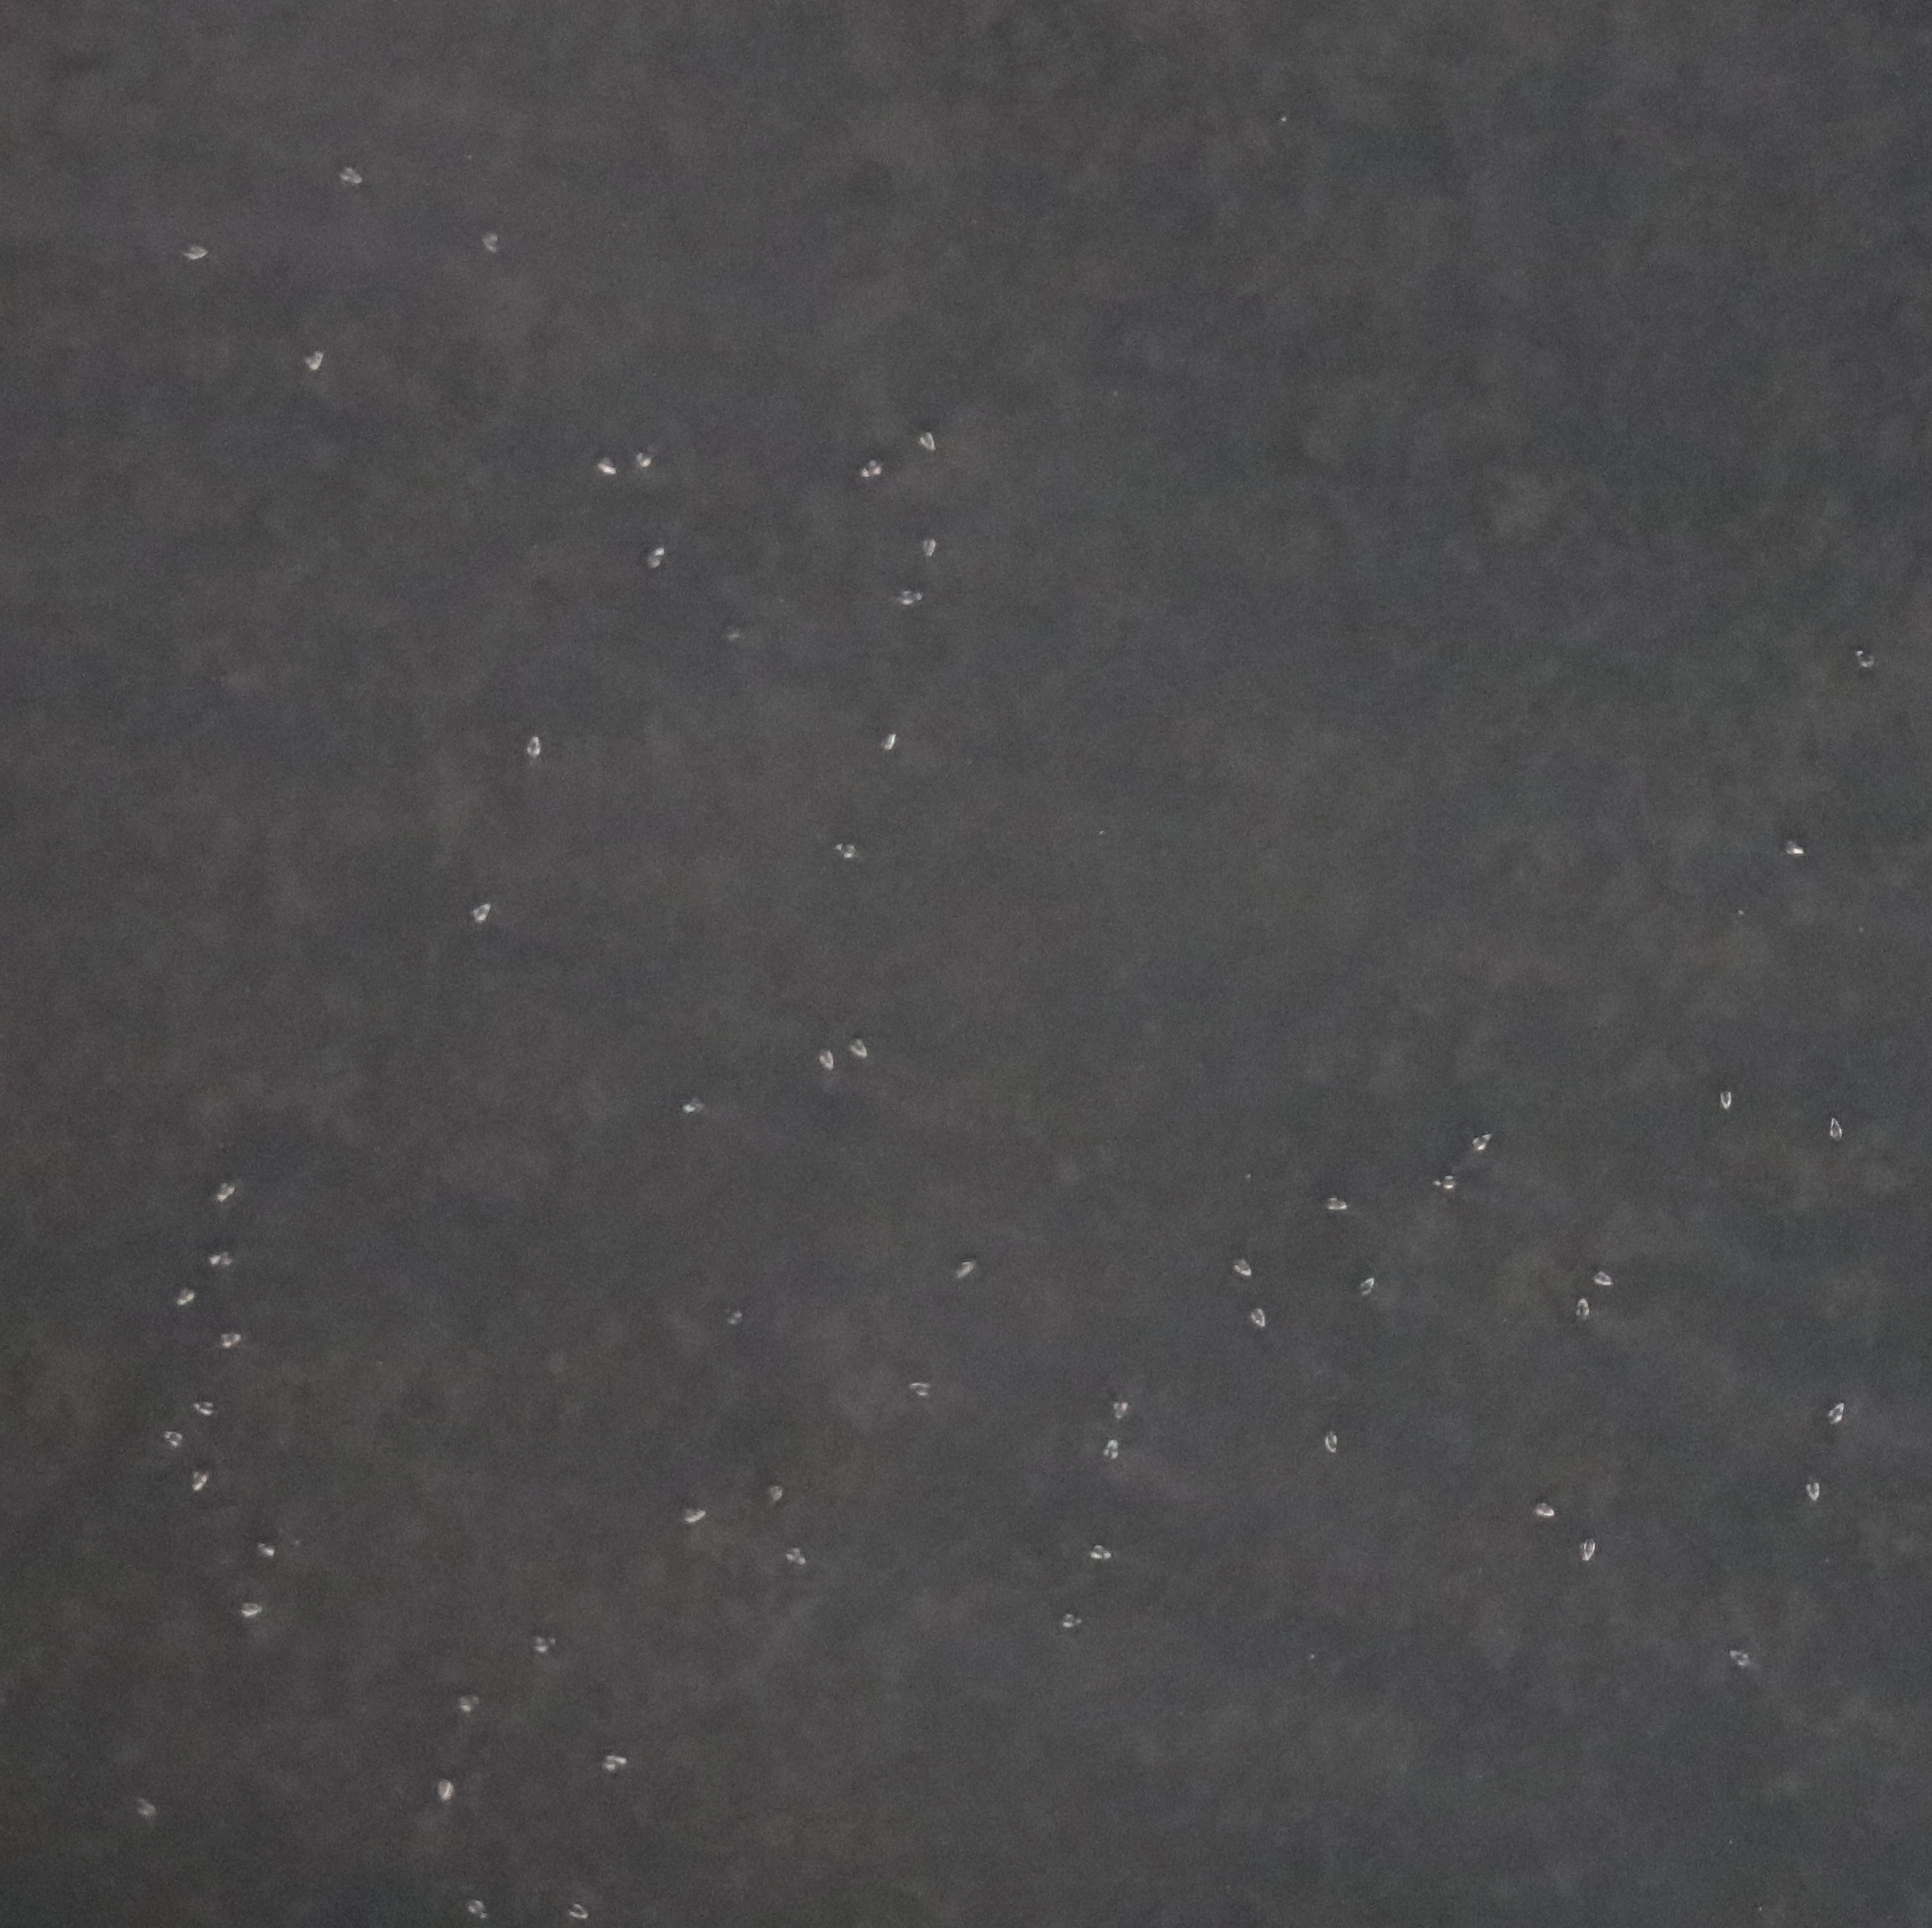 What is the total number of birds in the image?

64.